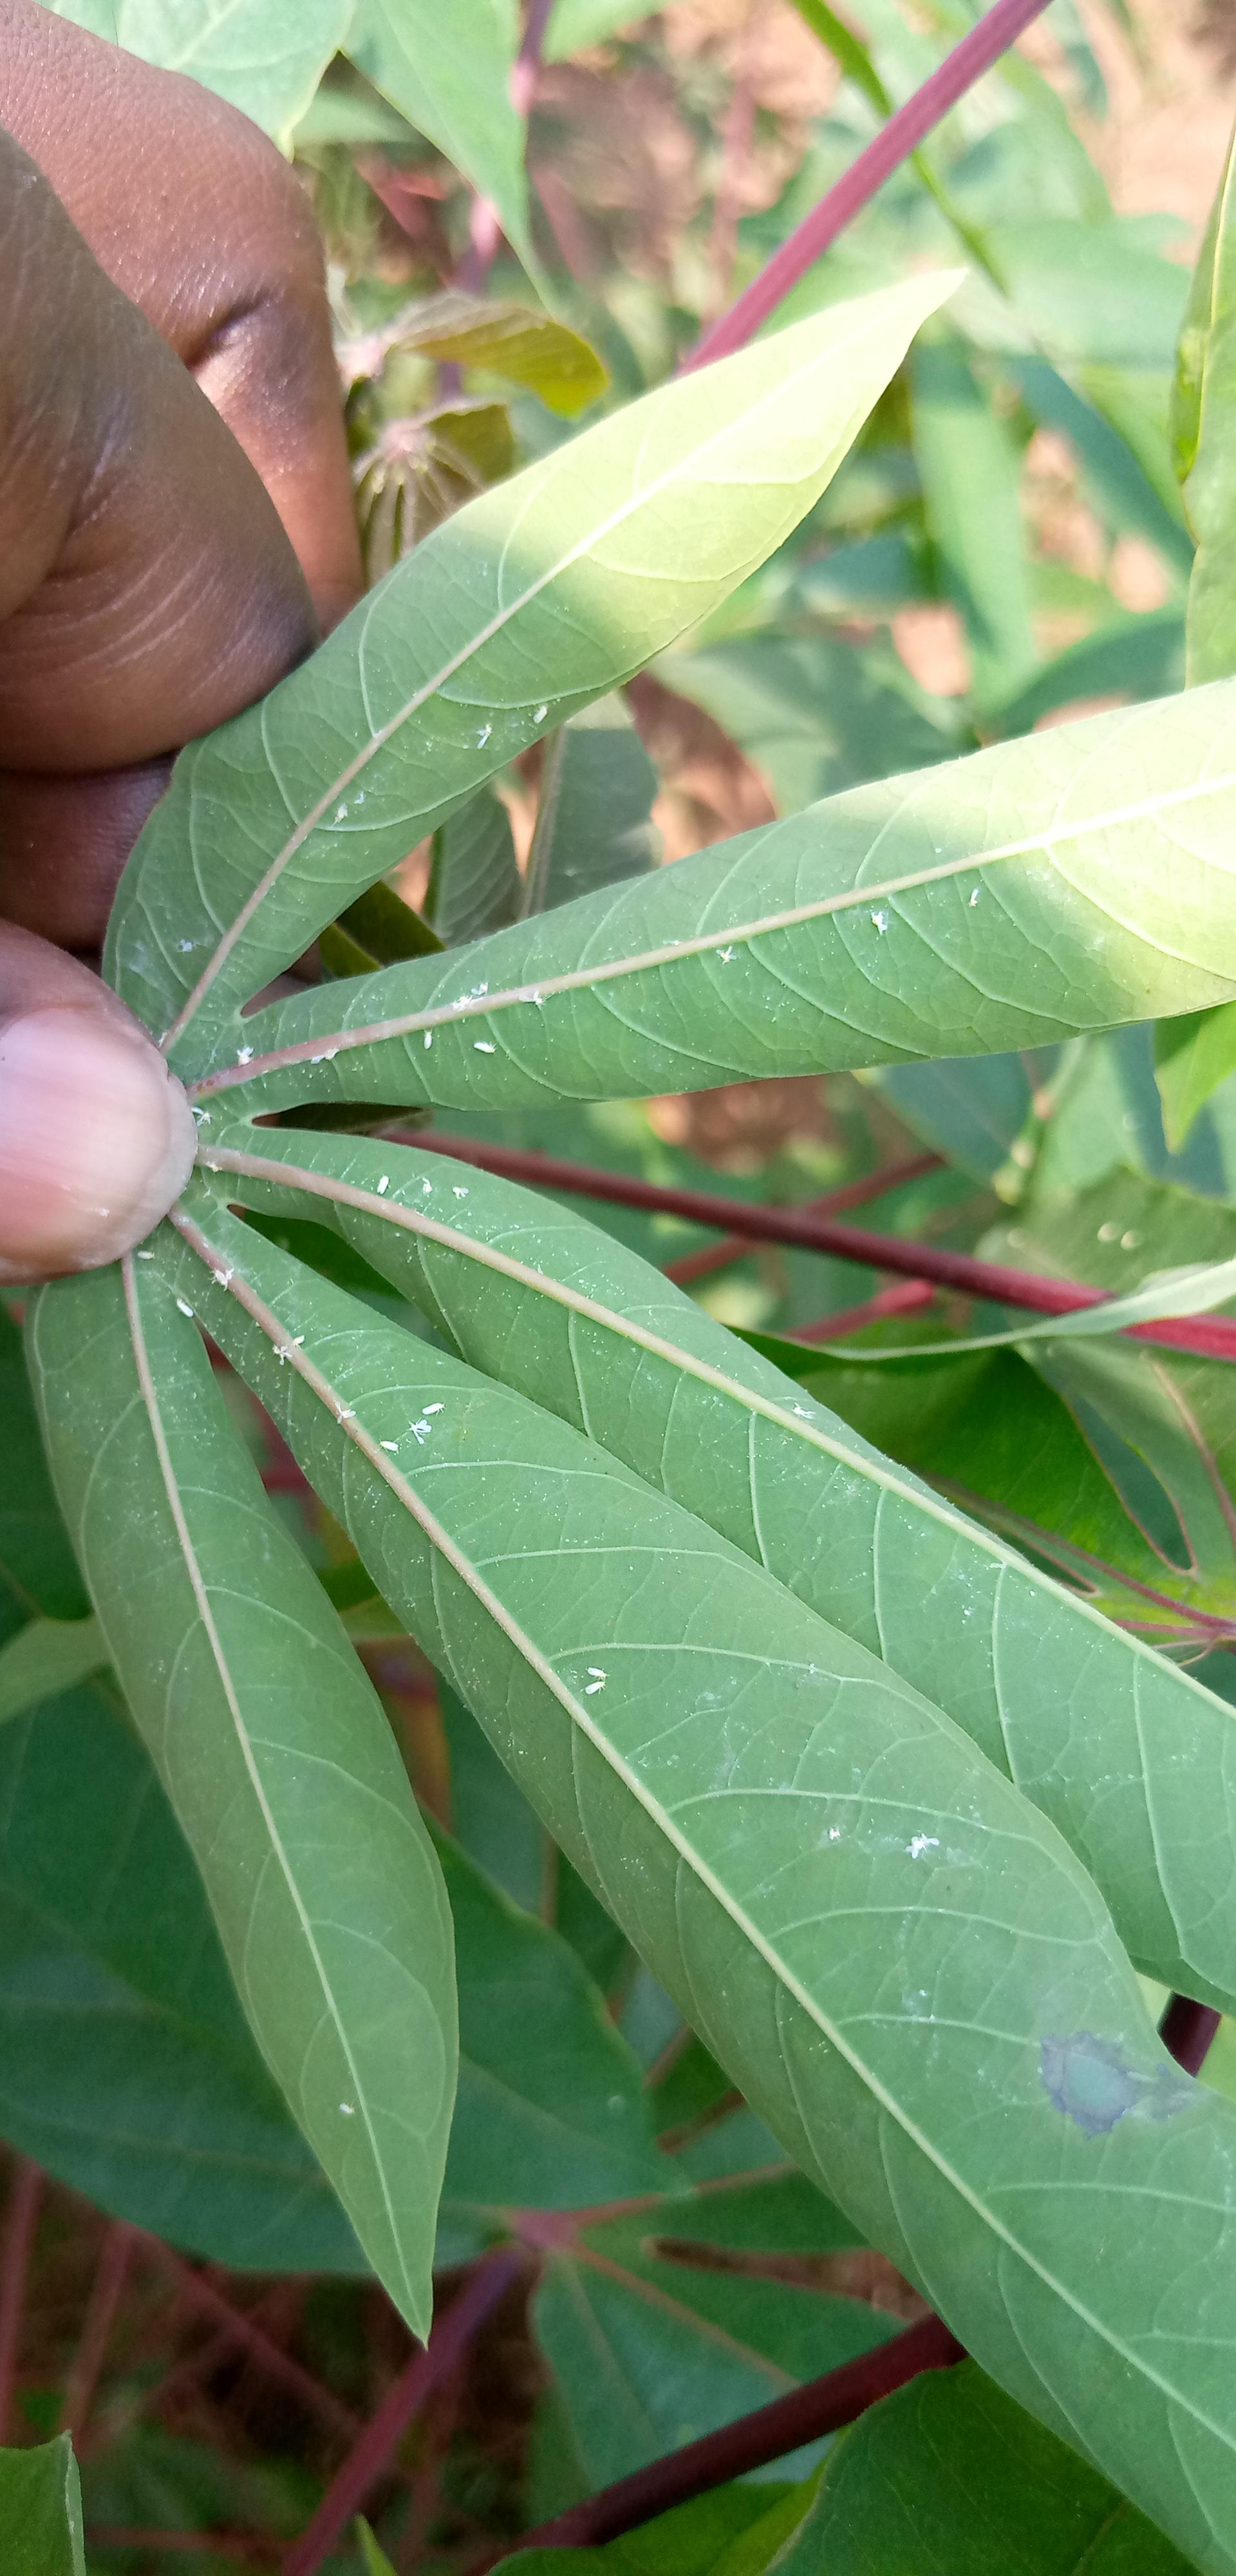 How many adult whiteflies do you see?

25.